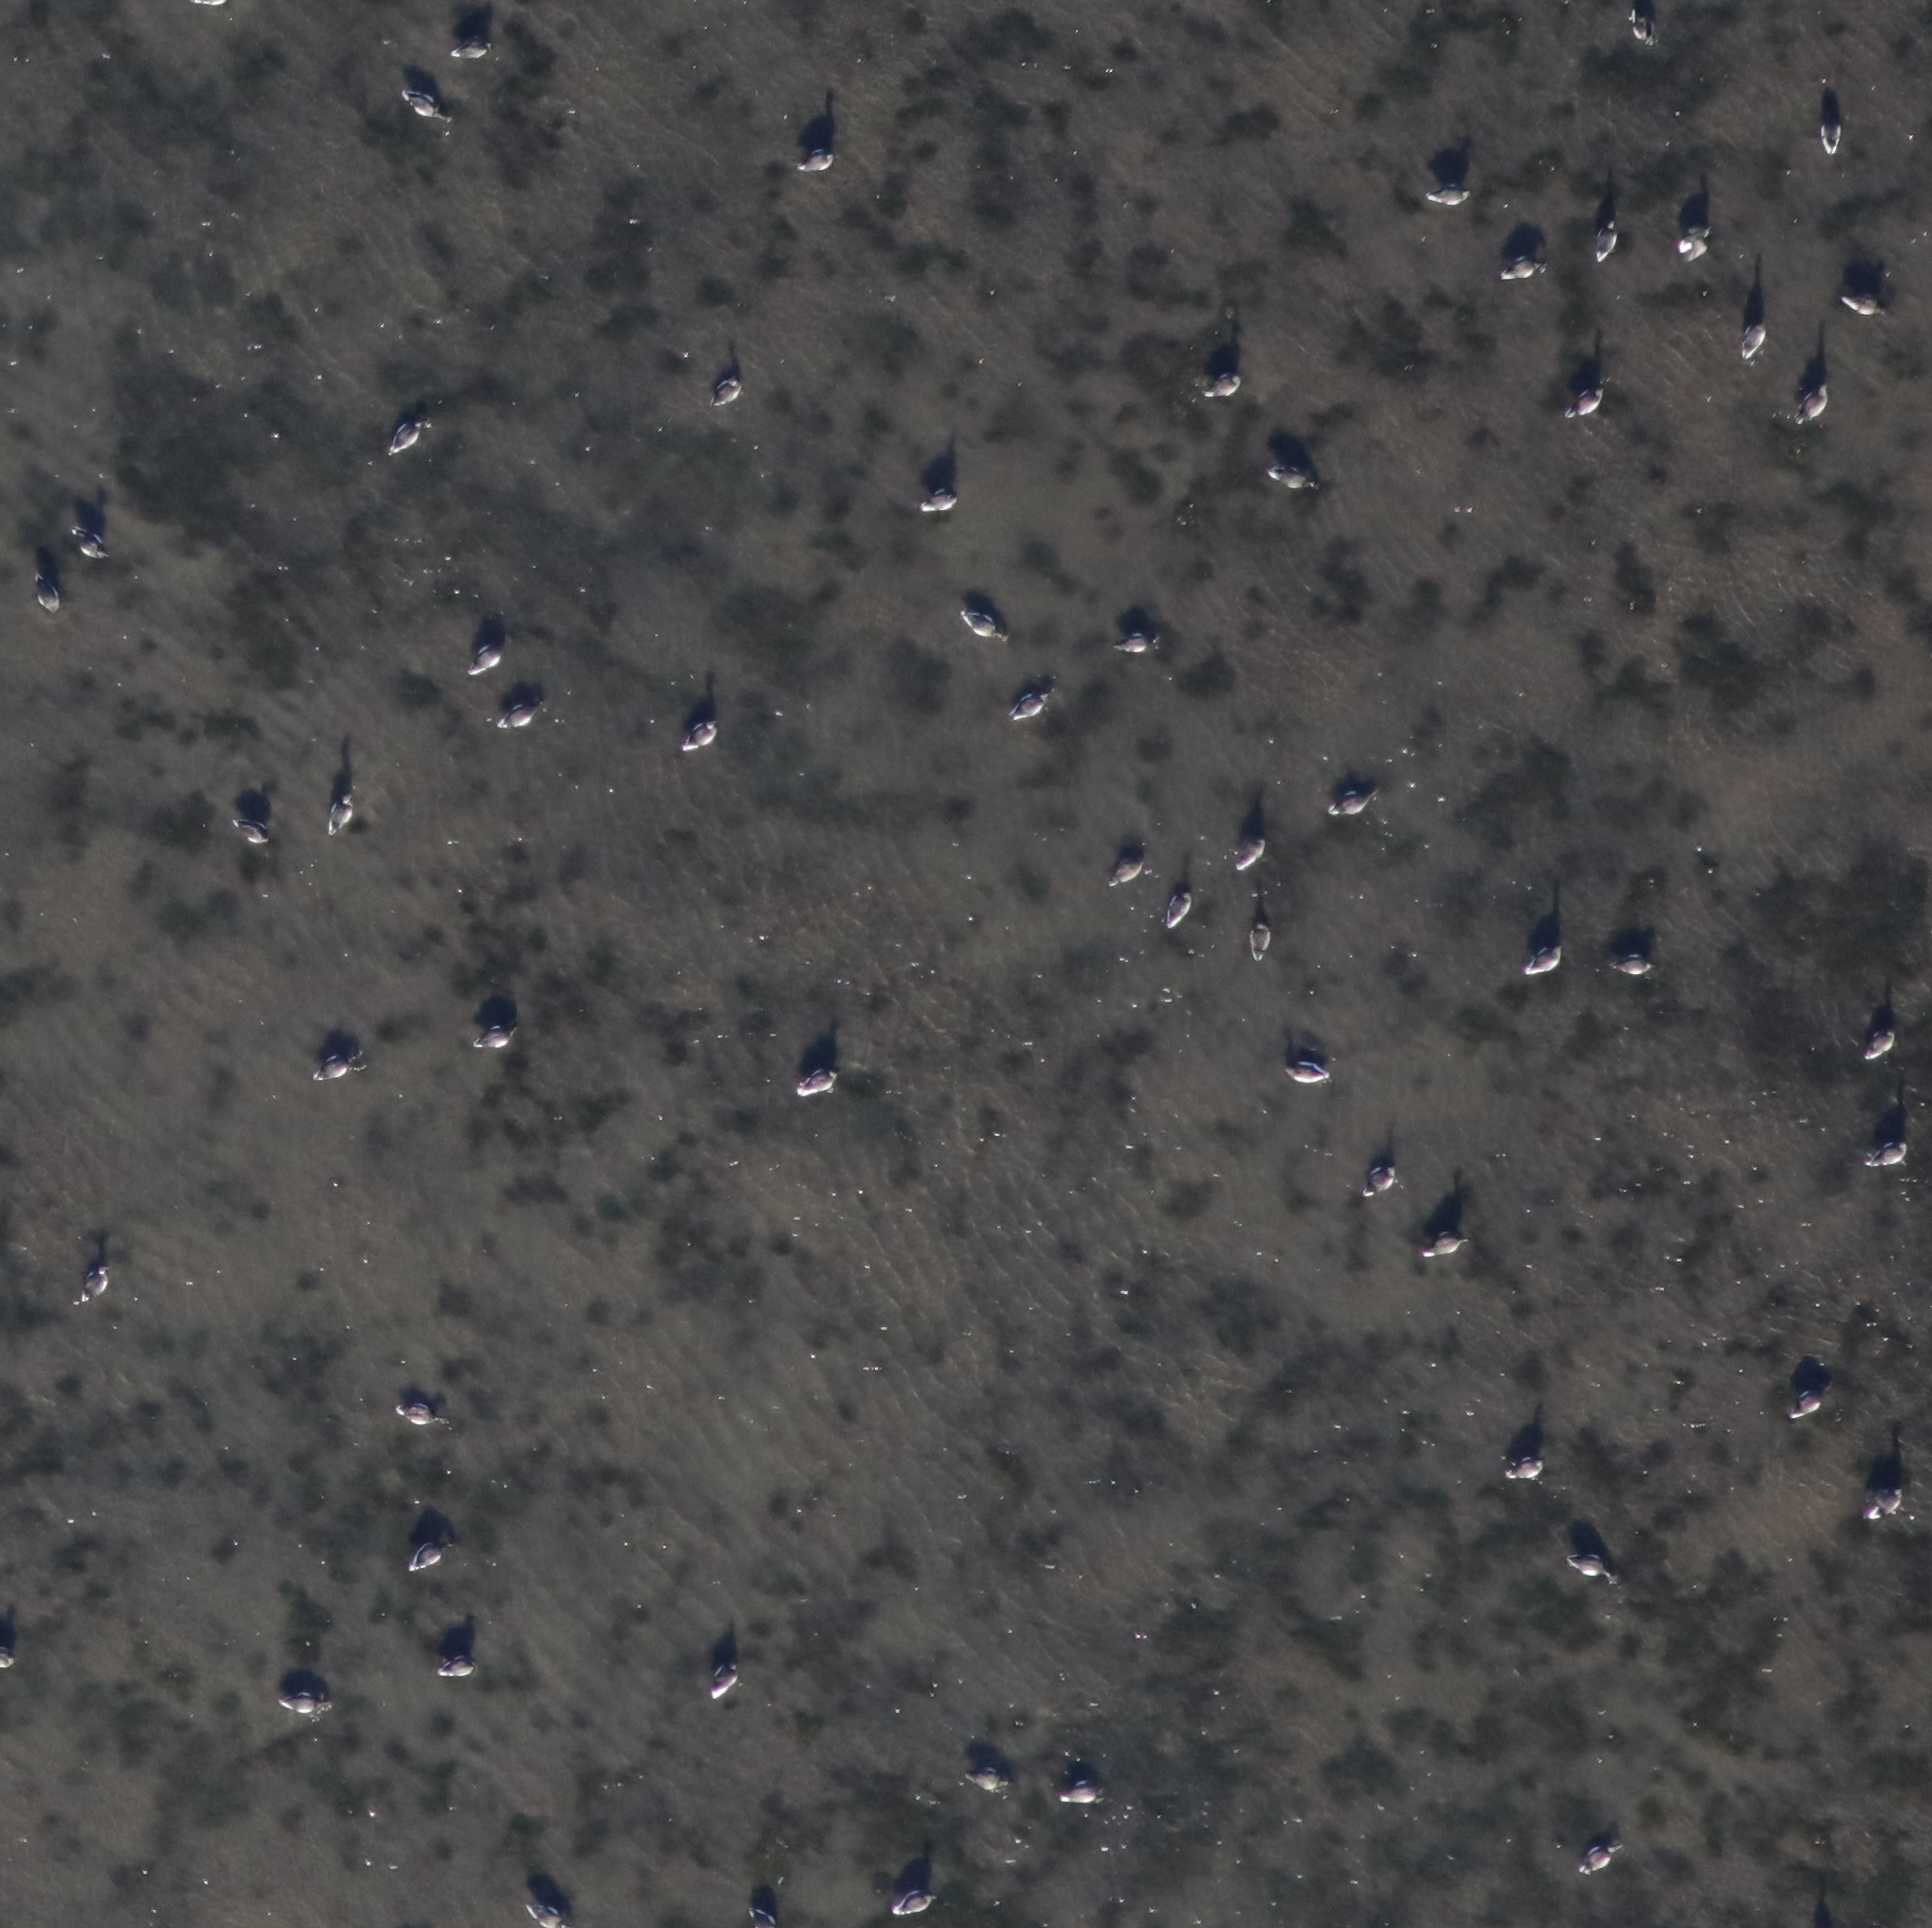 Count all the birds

59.